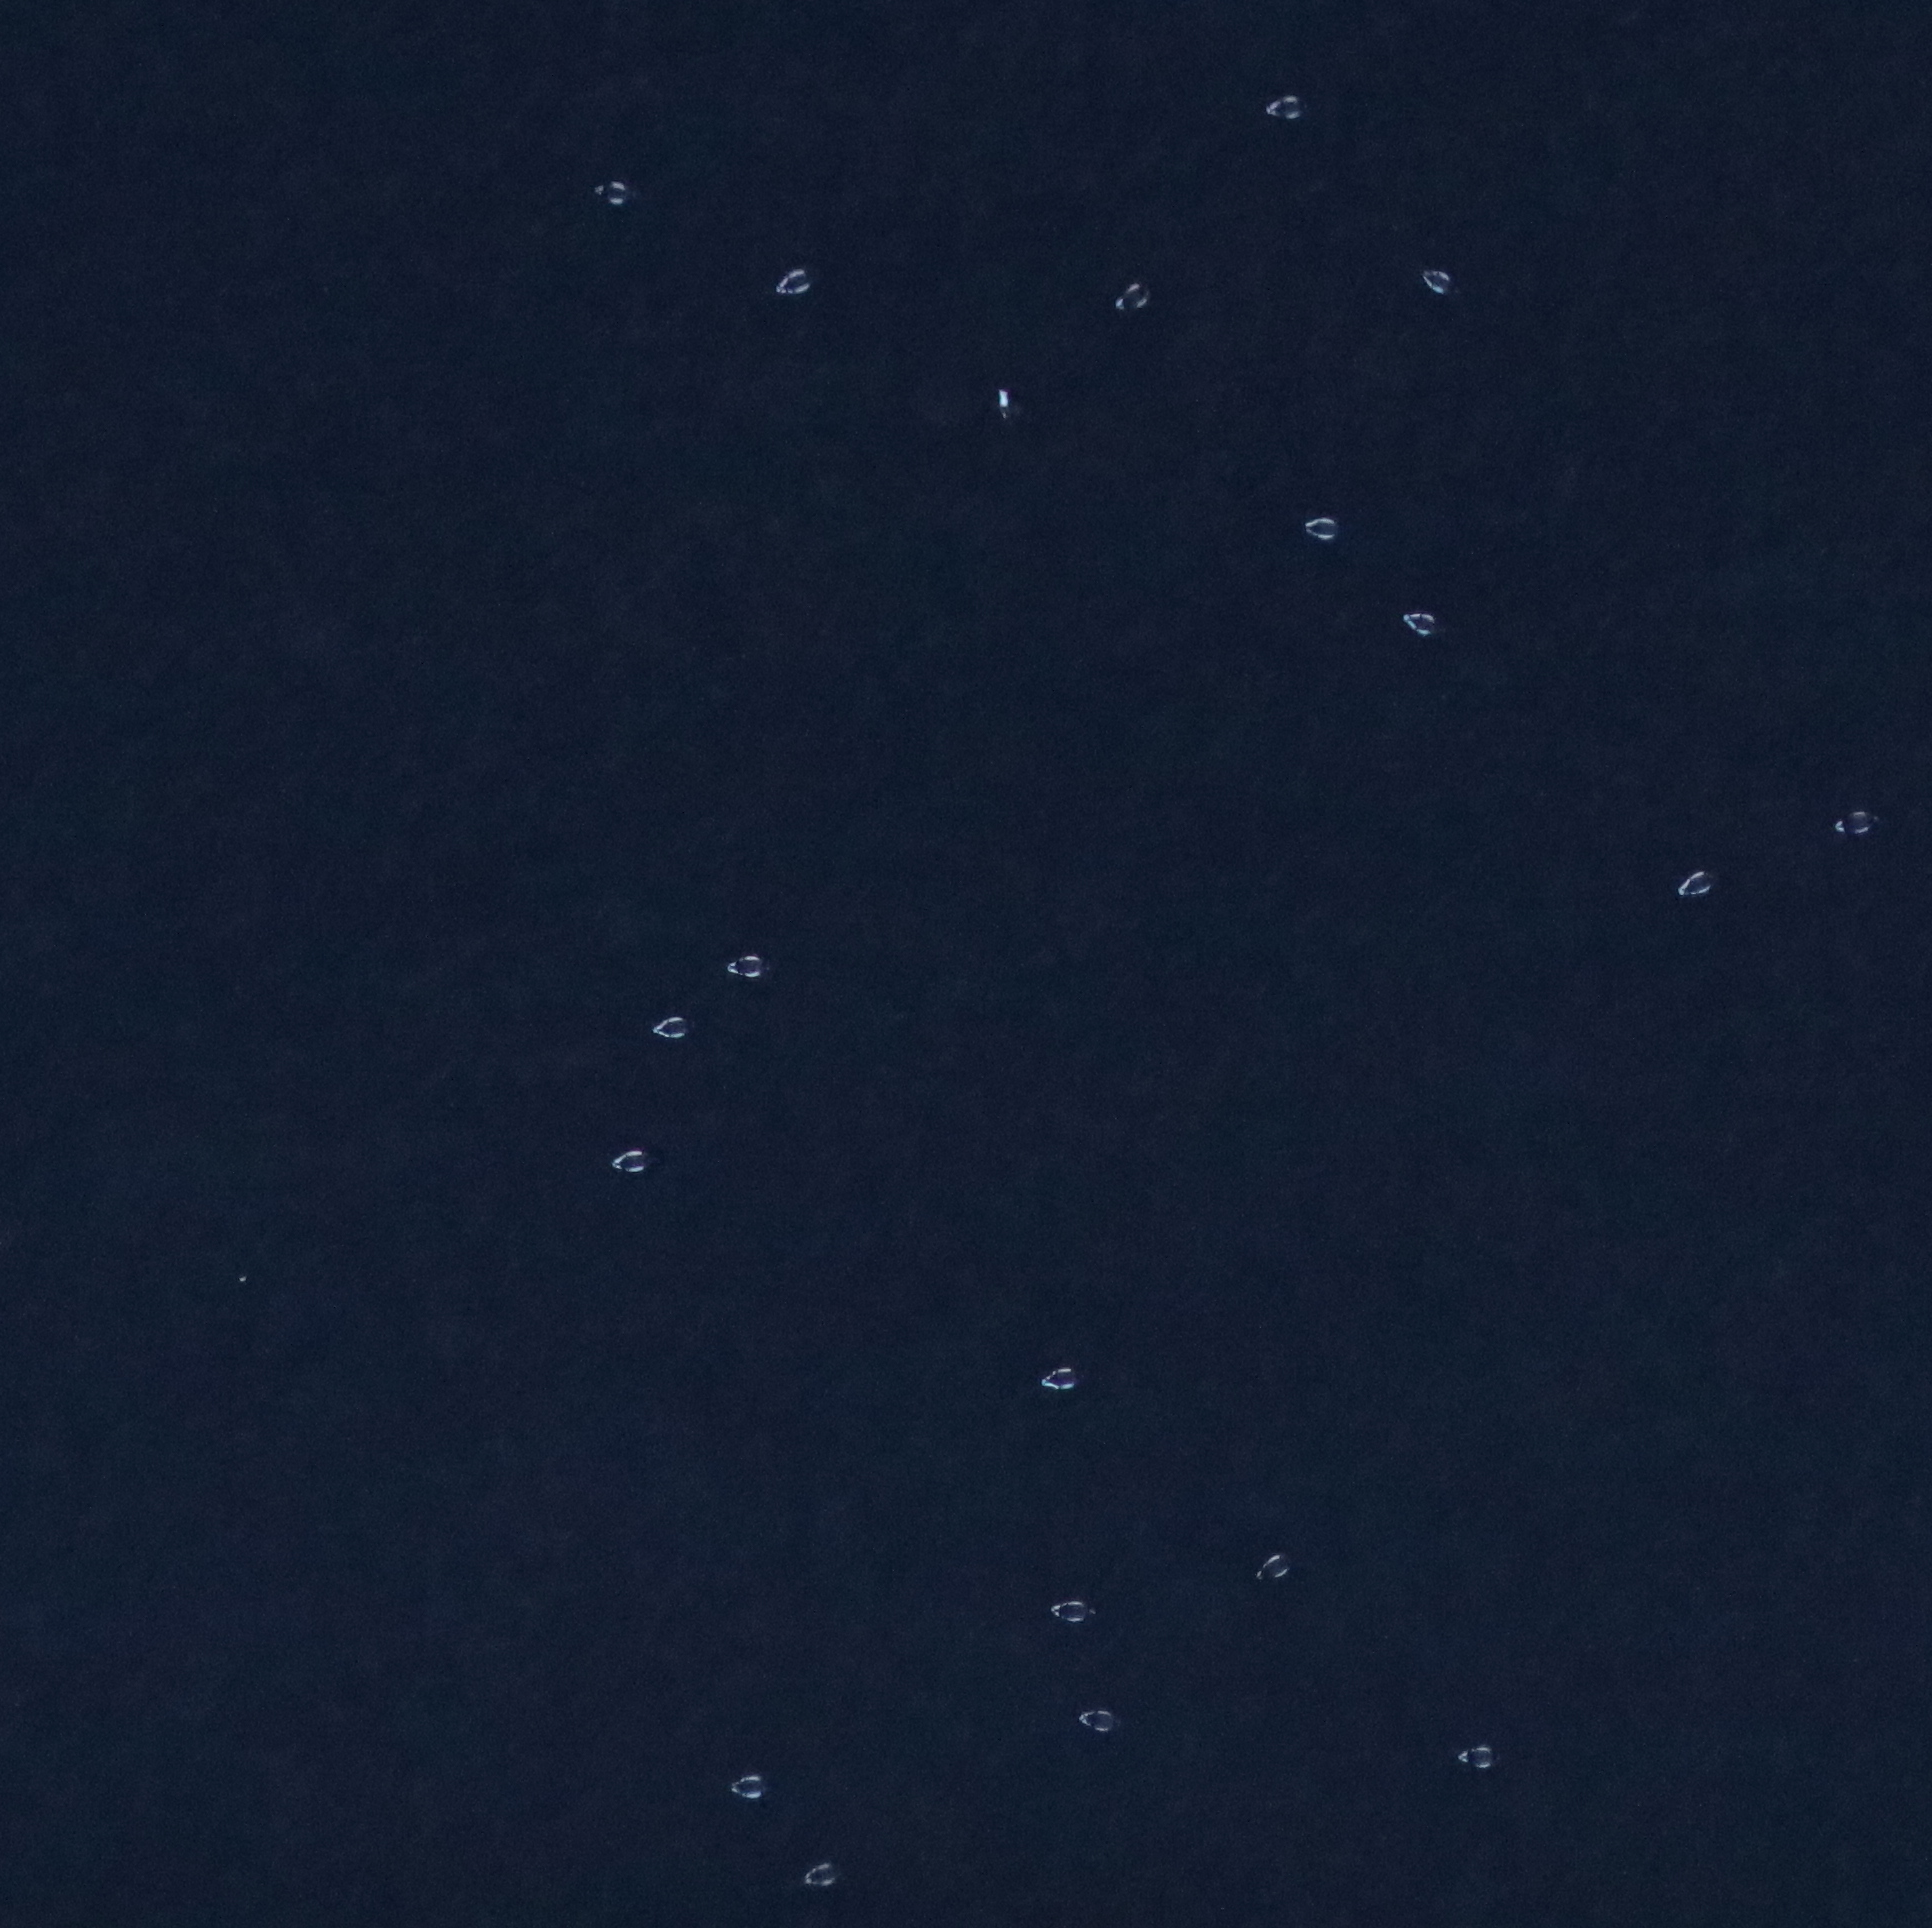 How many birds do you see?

19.